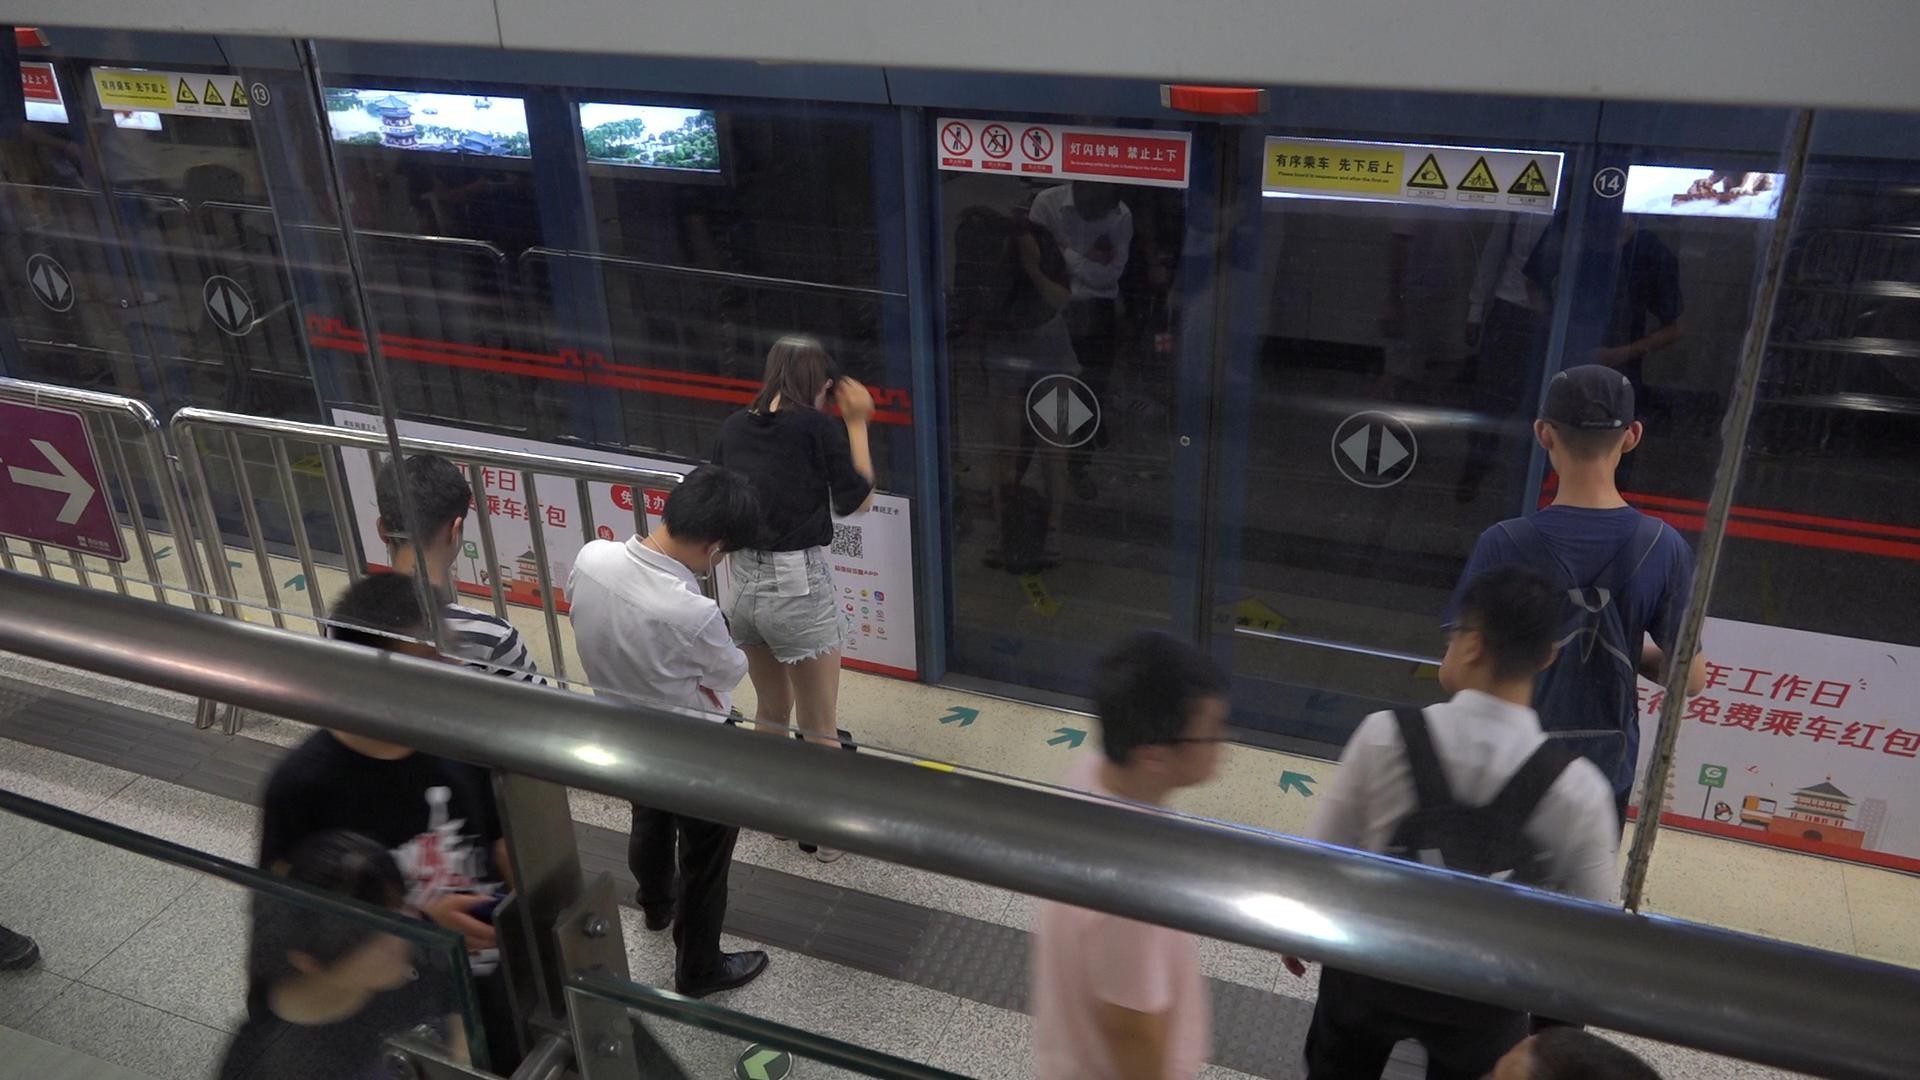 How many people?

8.